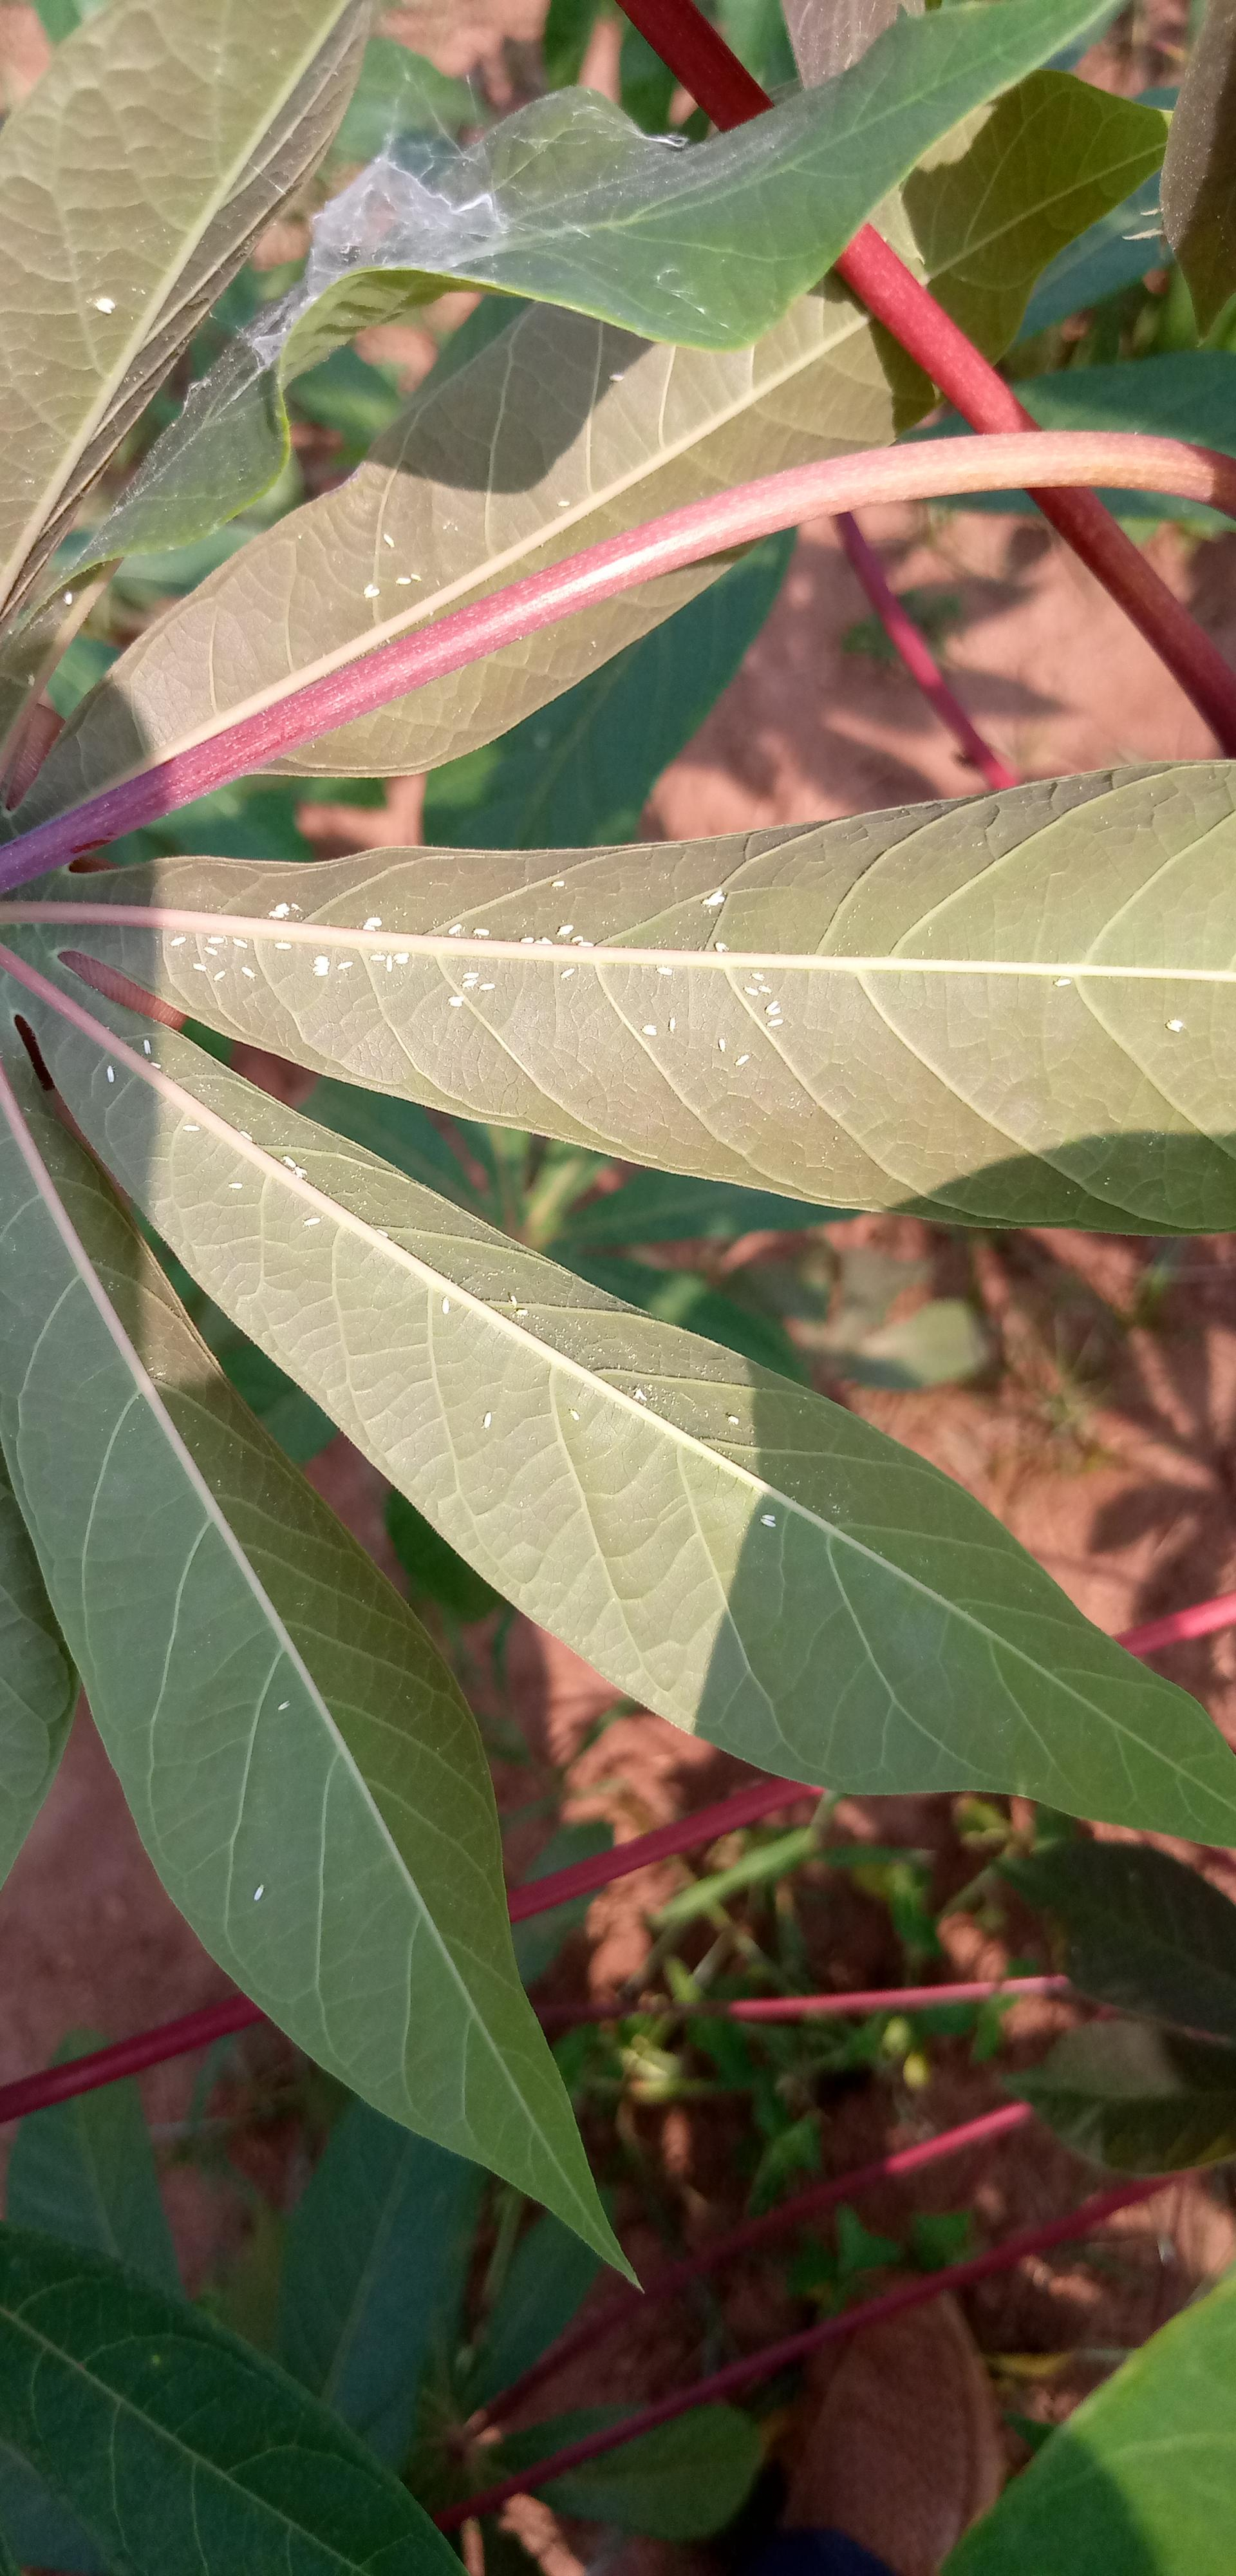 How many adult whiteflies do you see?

85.